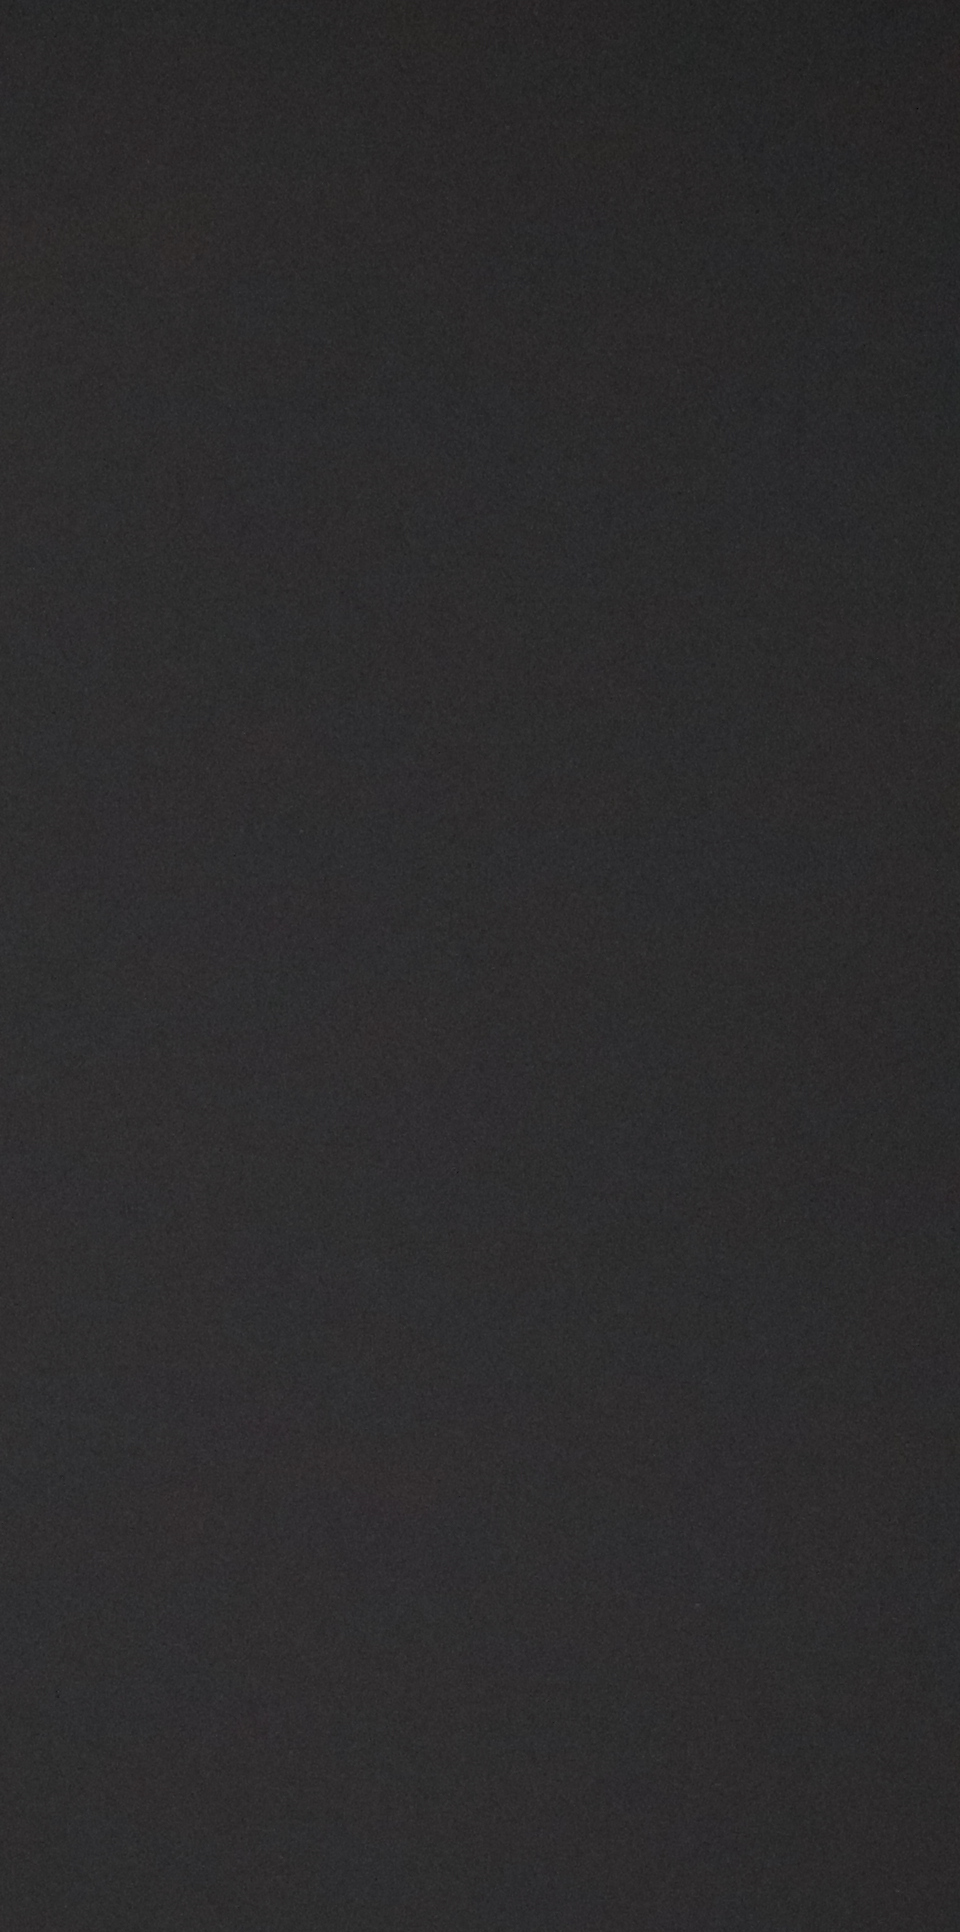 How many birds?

0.